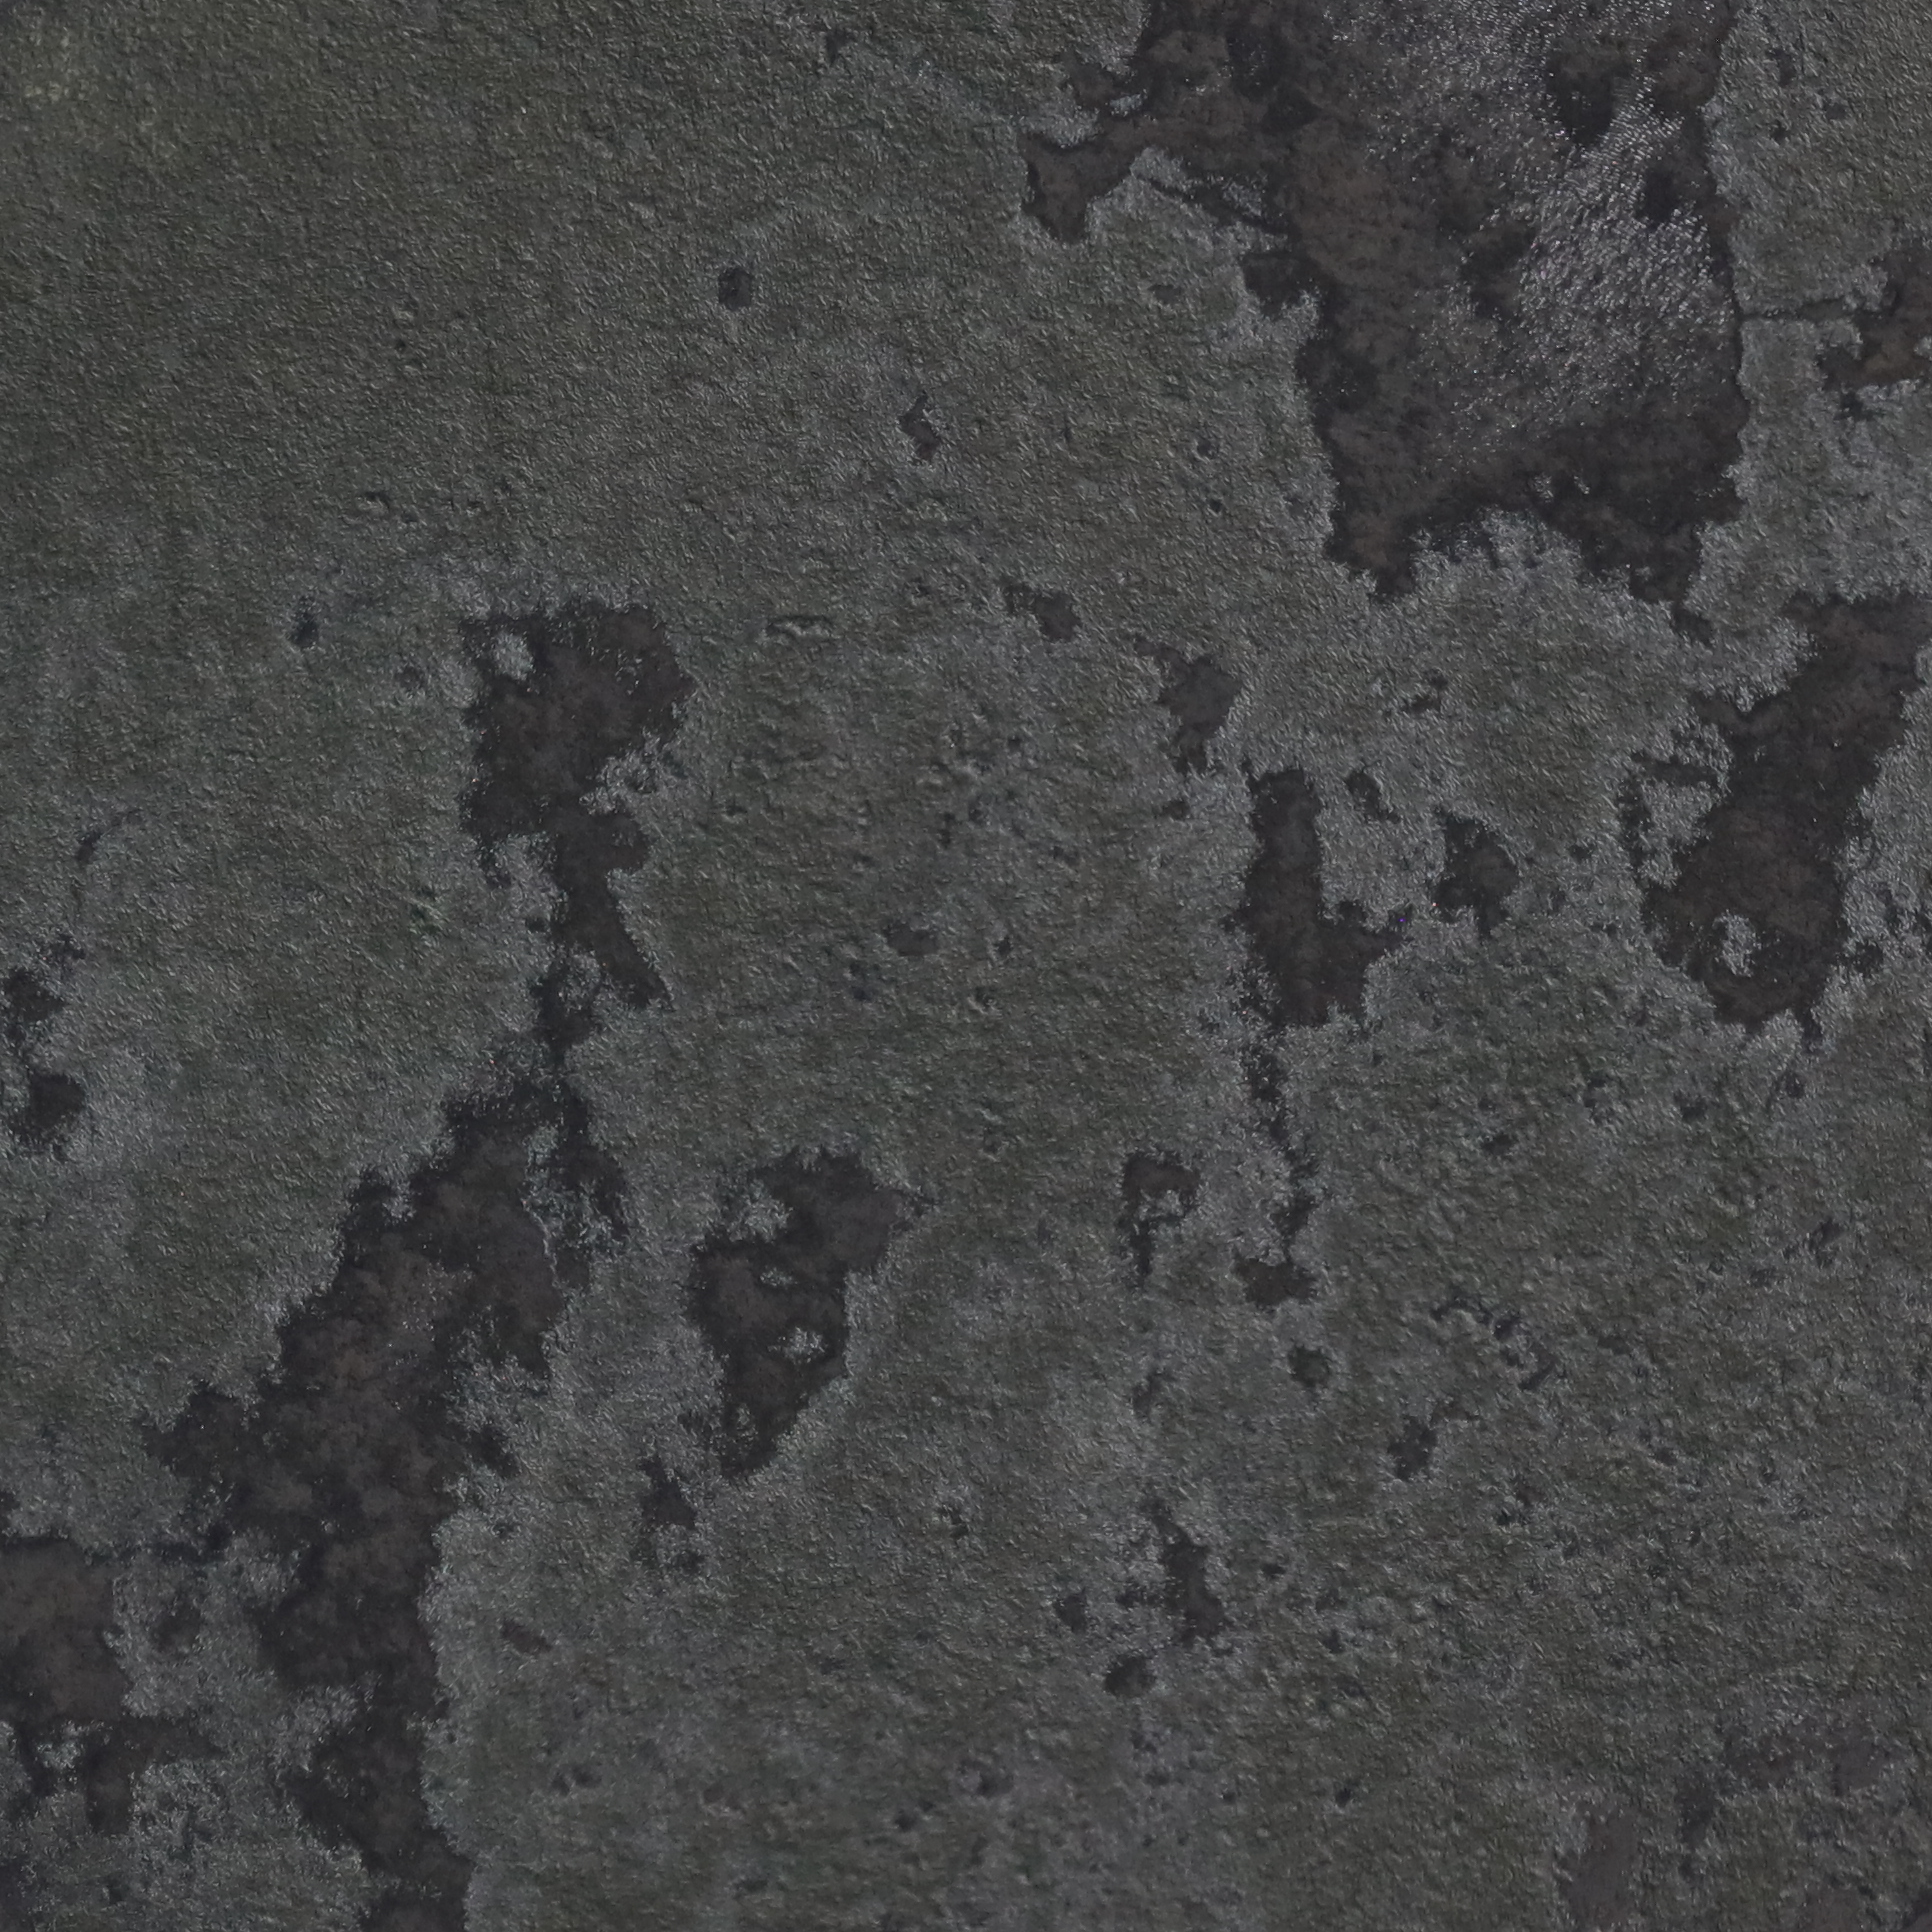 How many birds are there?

0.